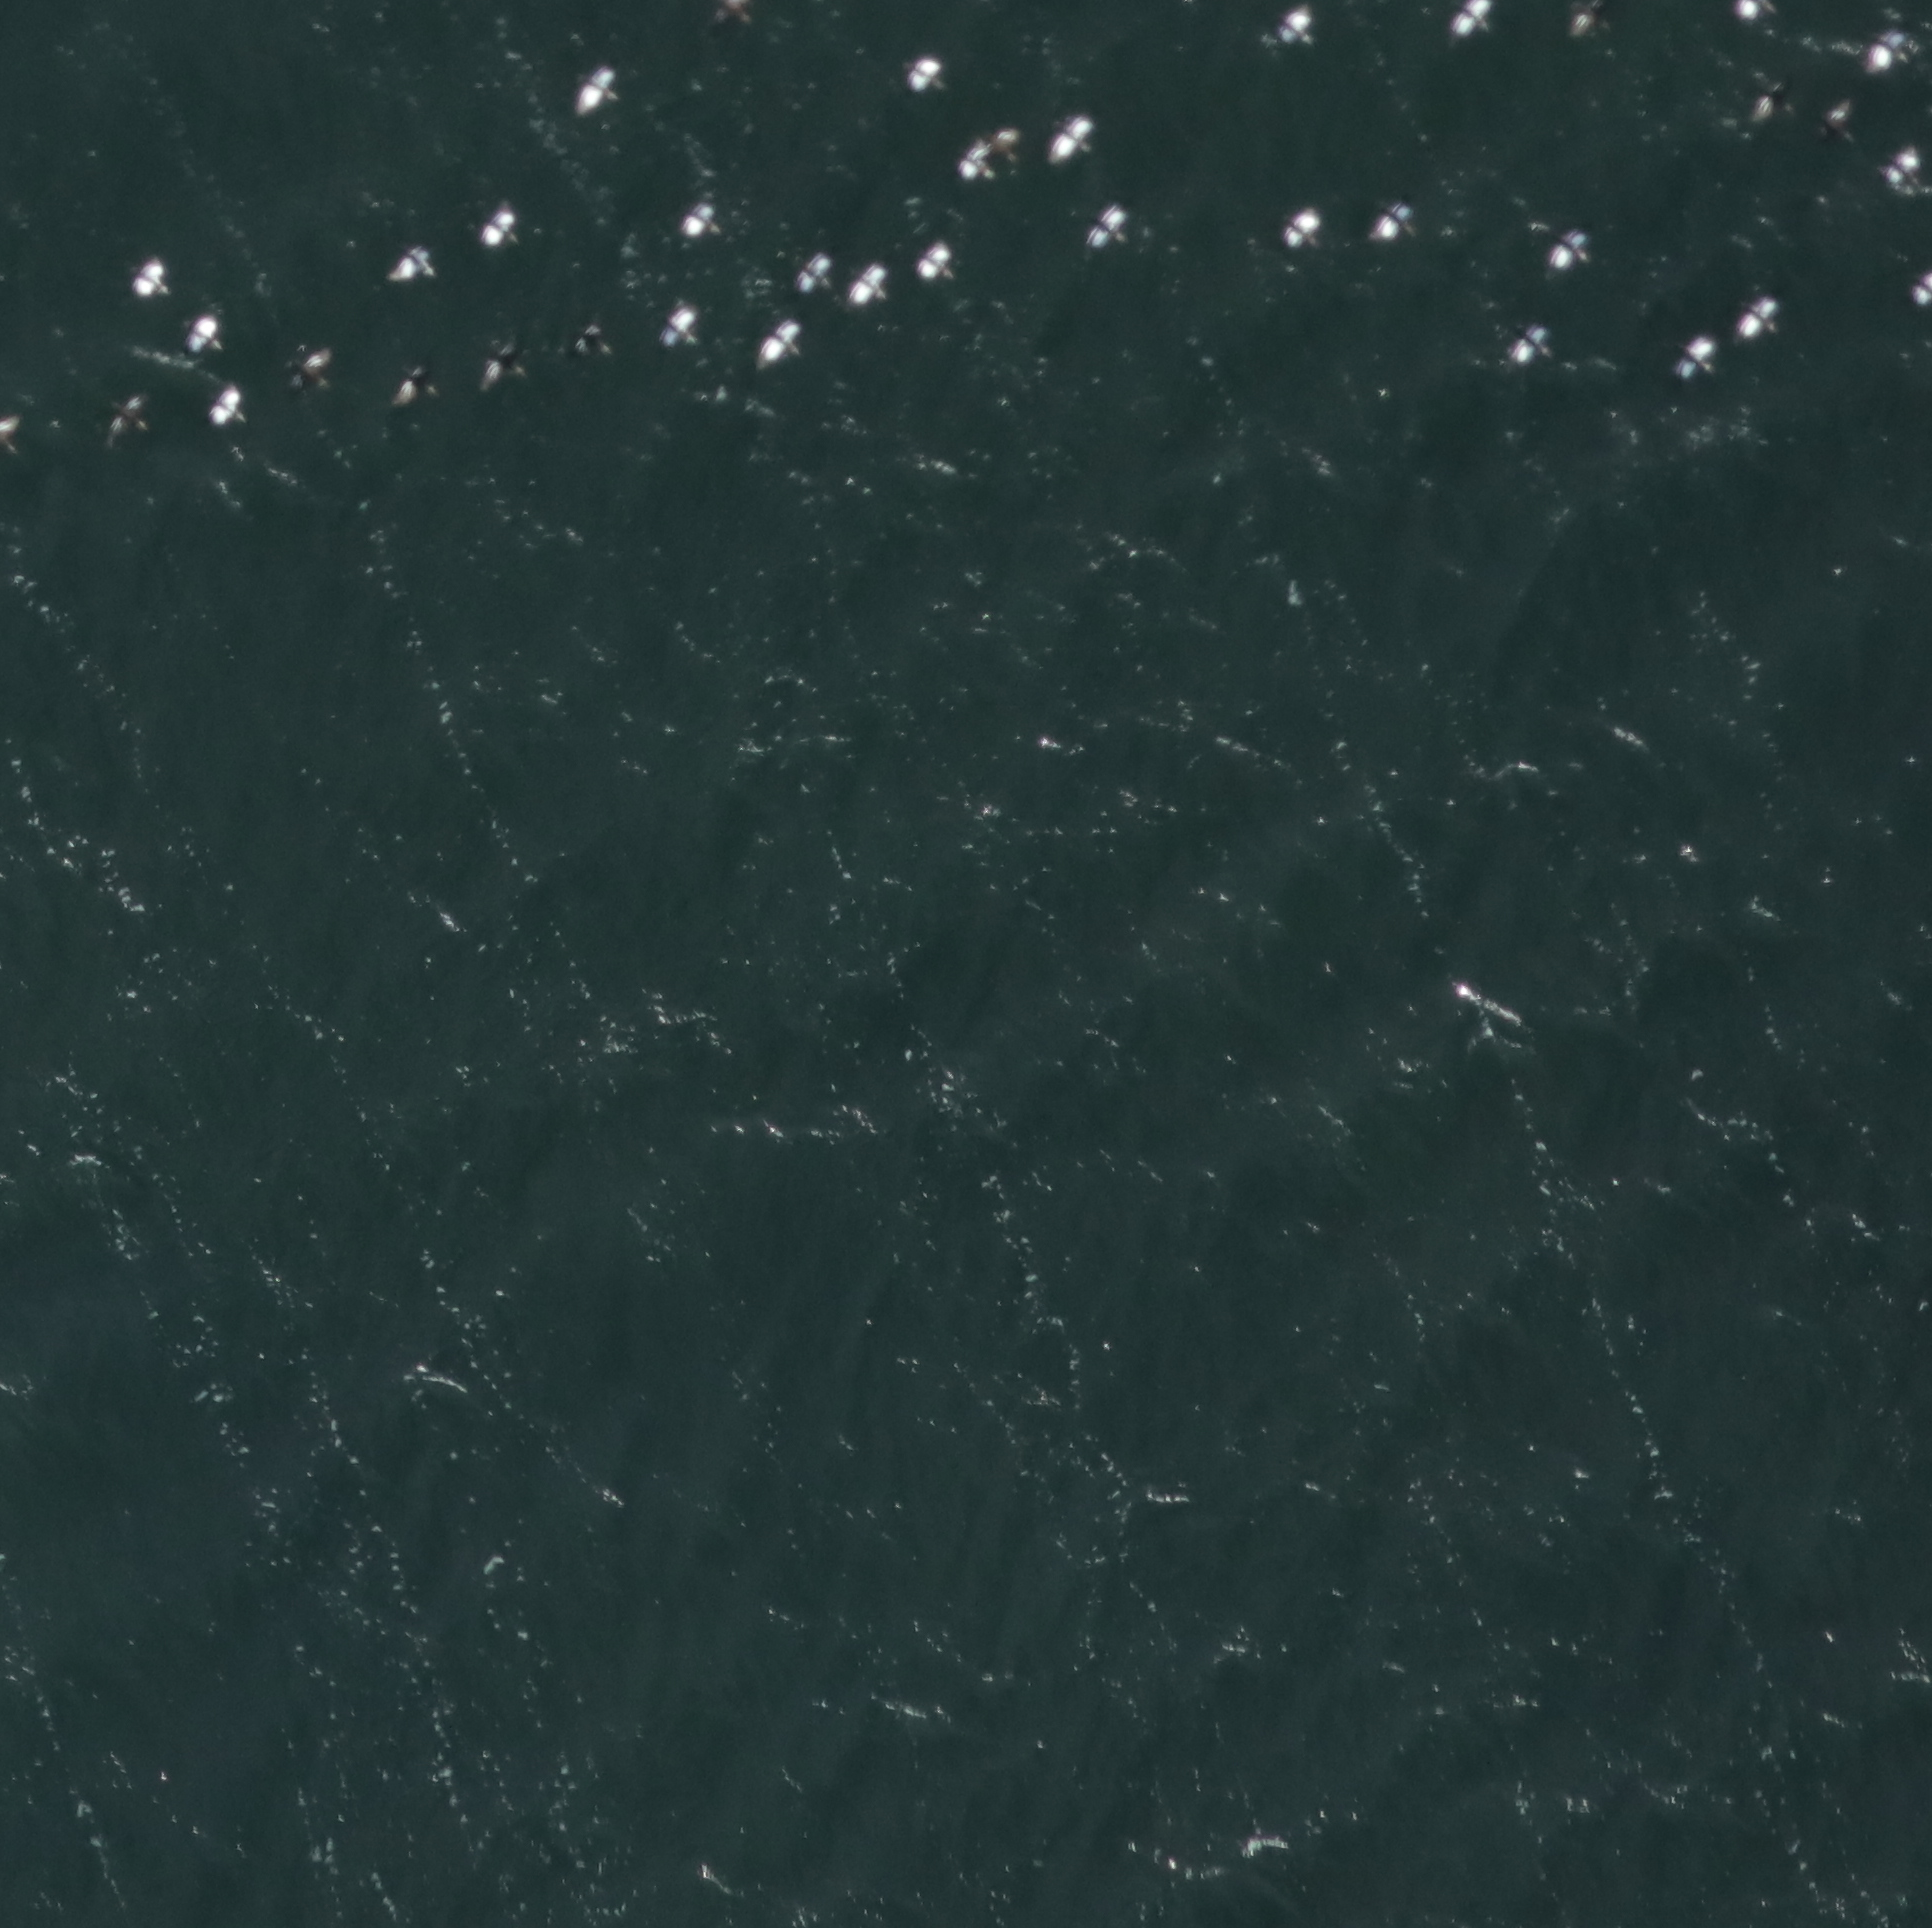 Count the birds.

36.